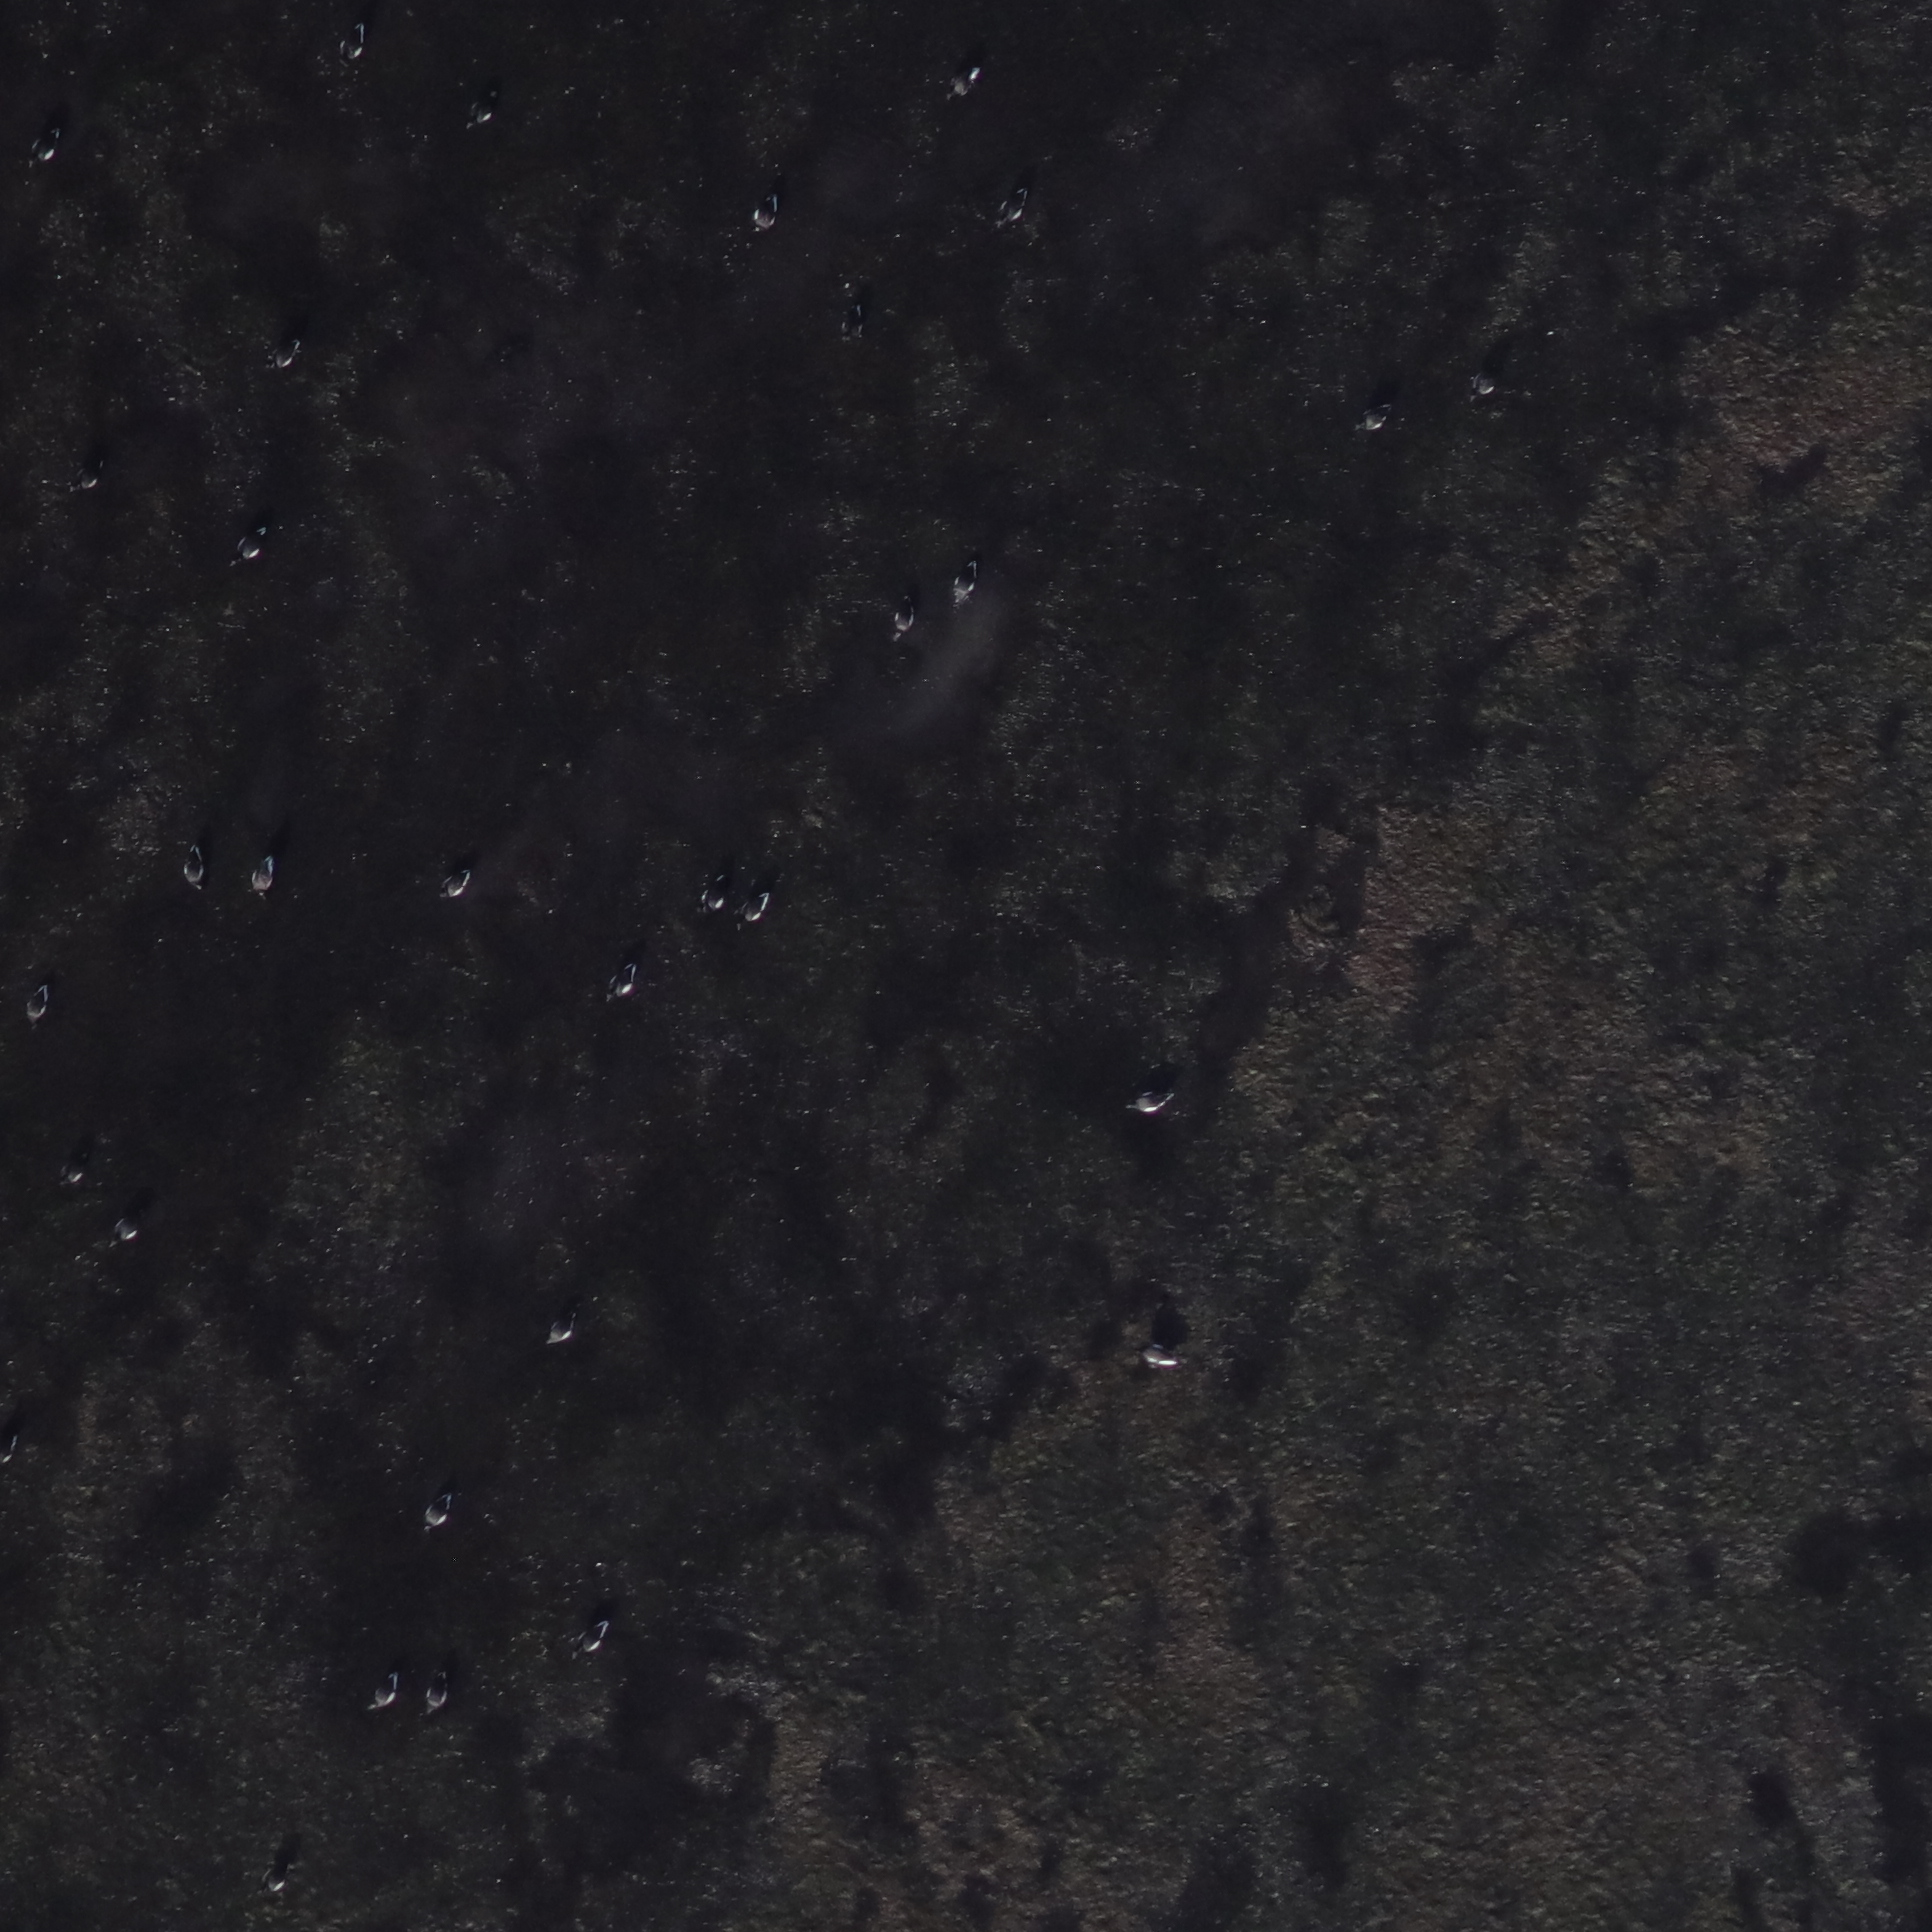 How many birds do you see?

31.